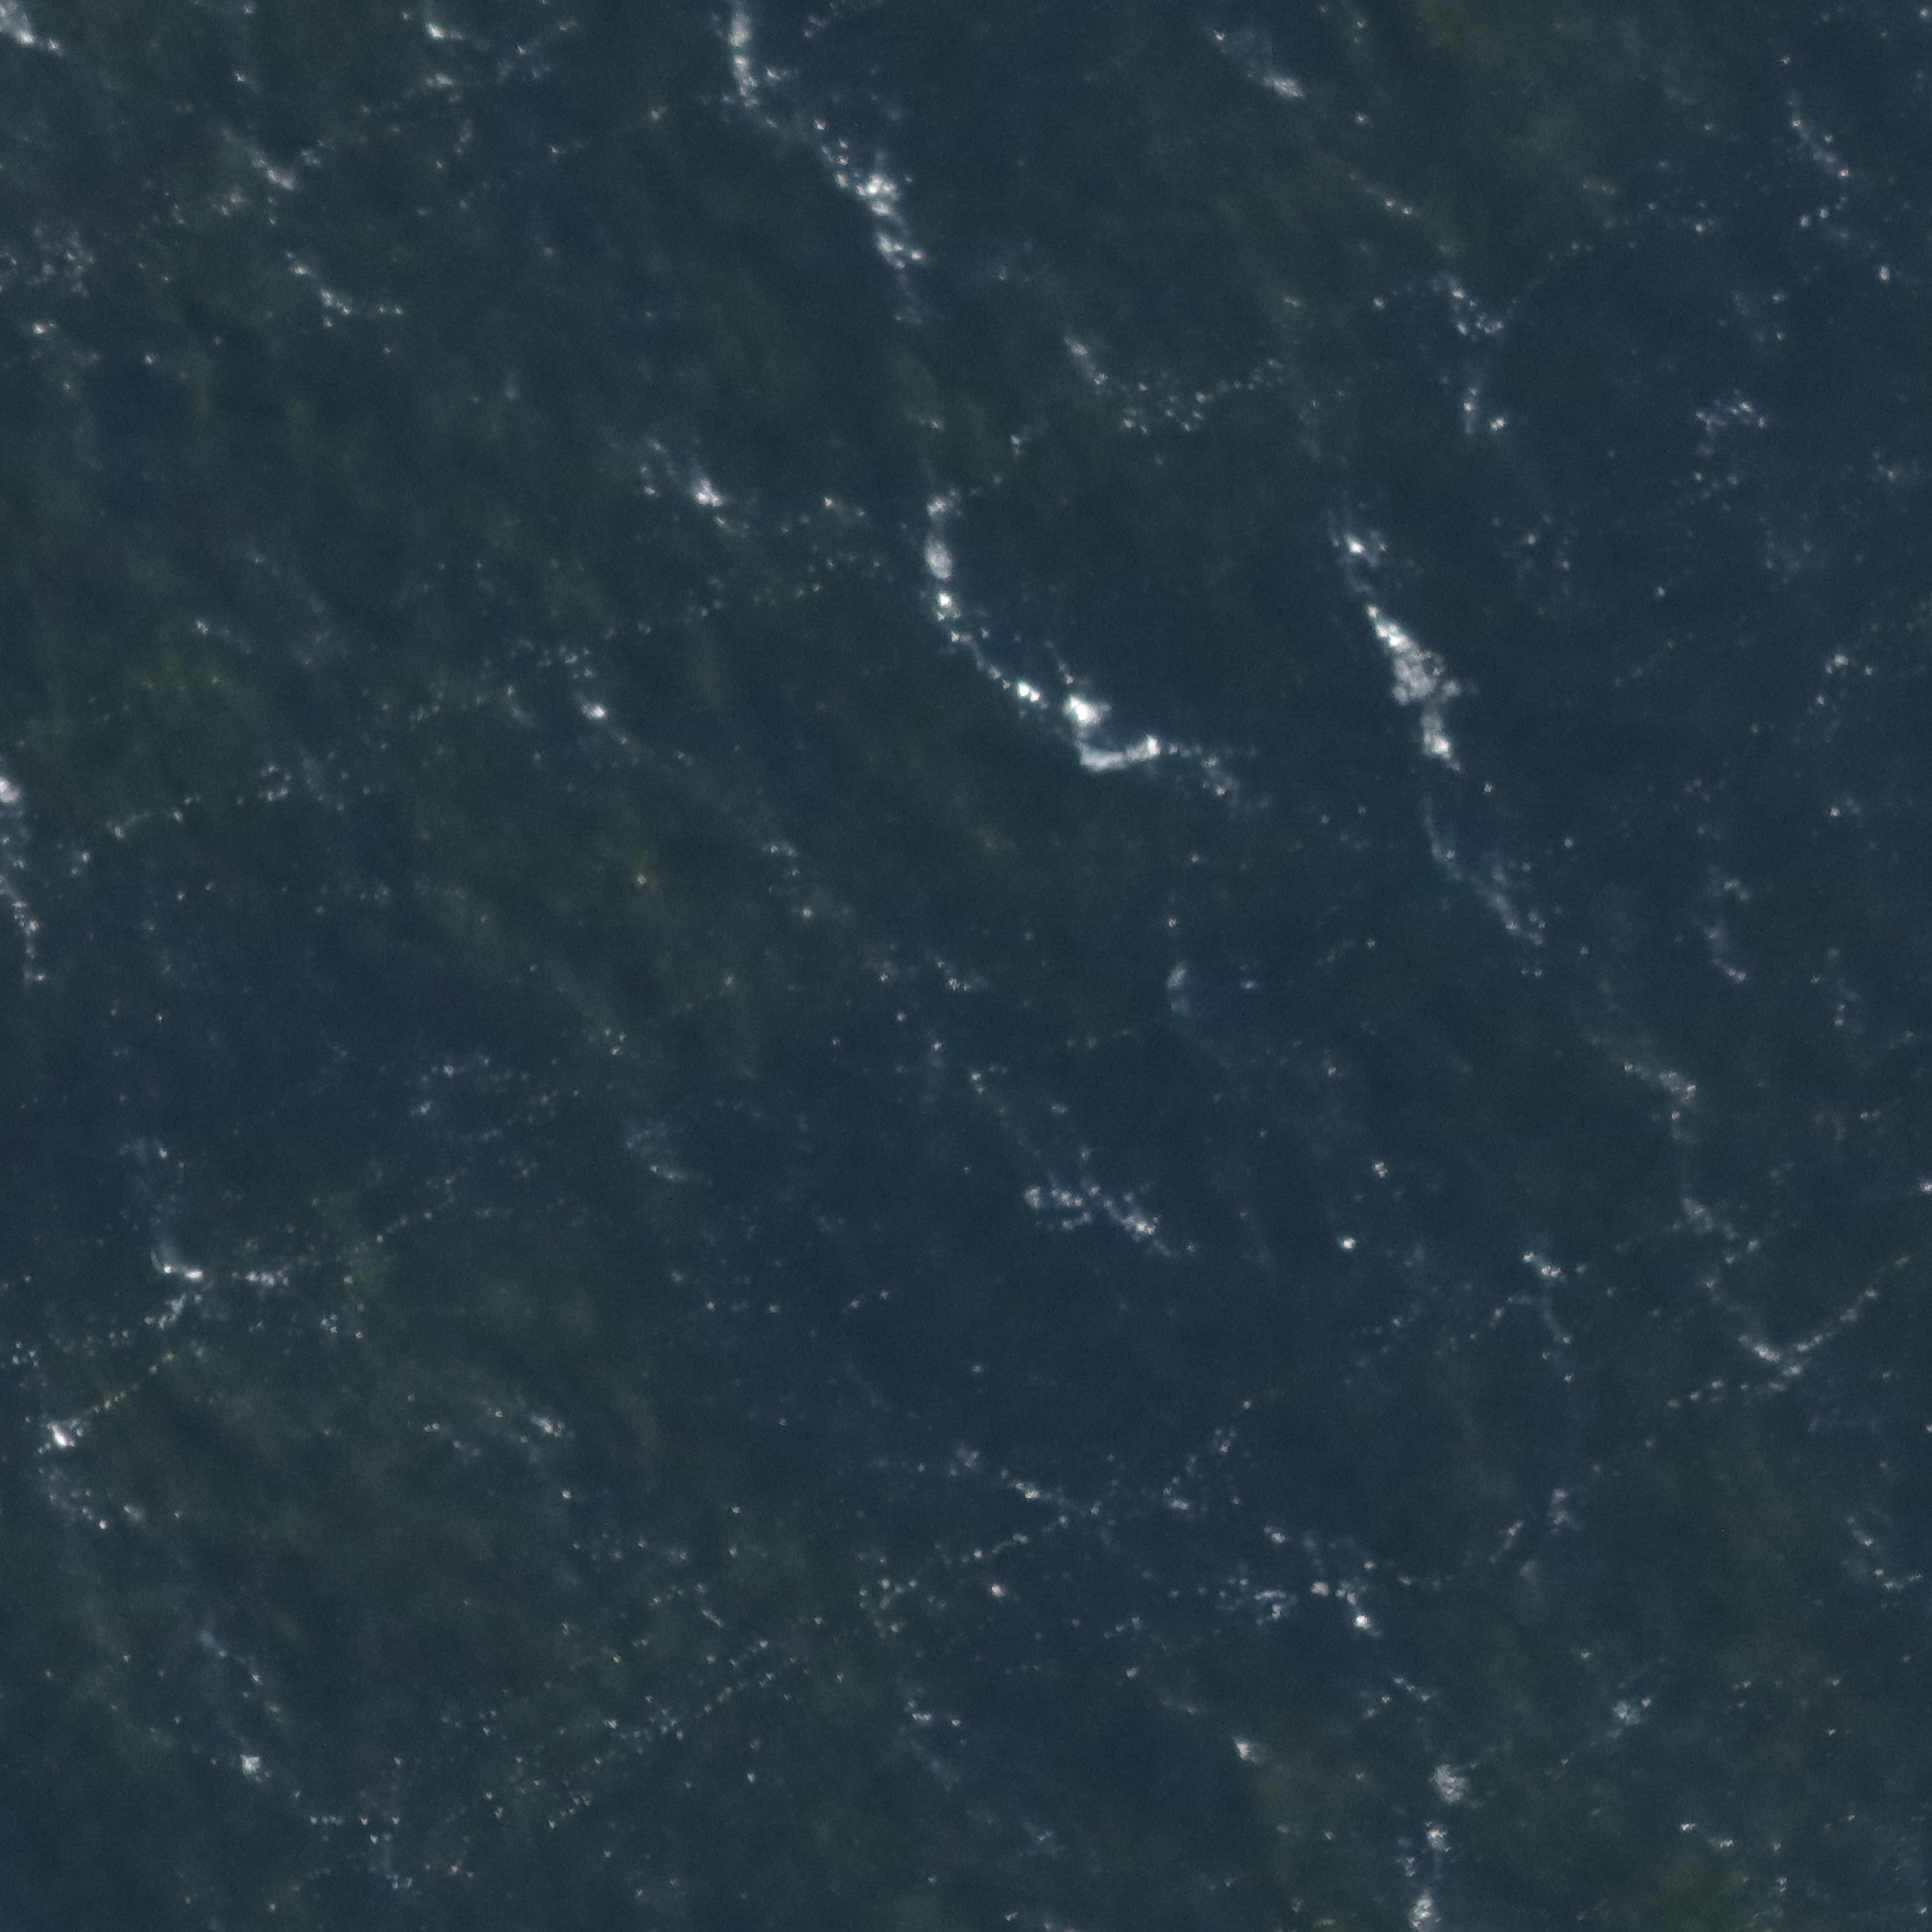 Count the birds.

0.